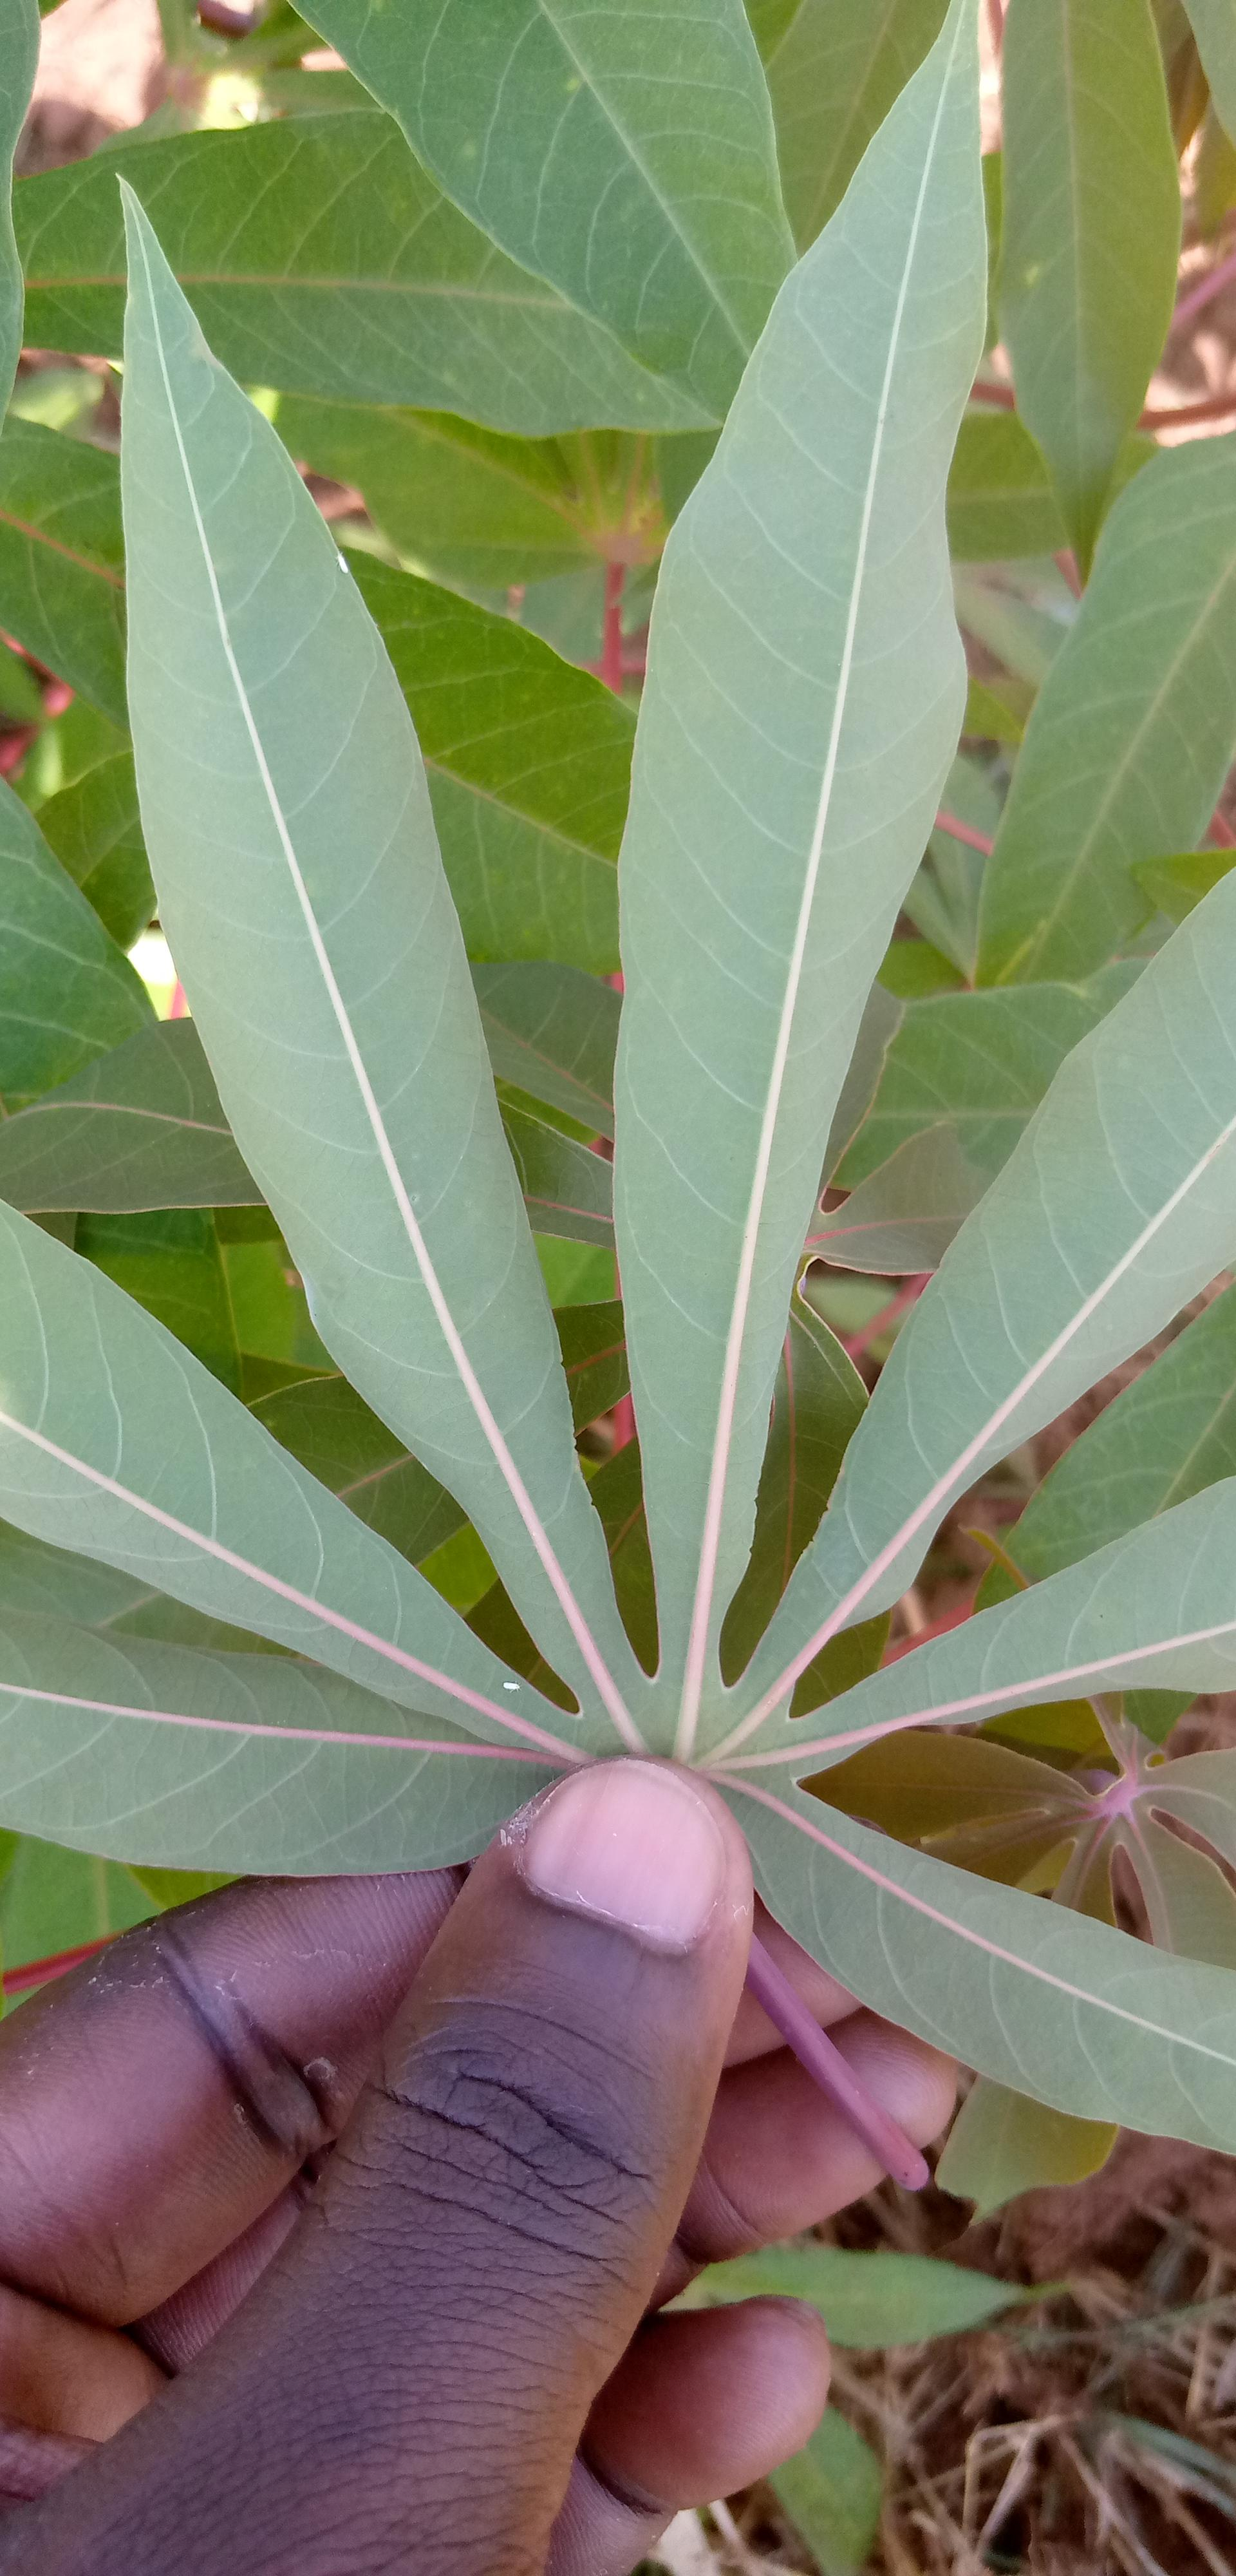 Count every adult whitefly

1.